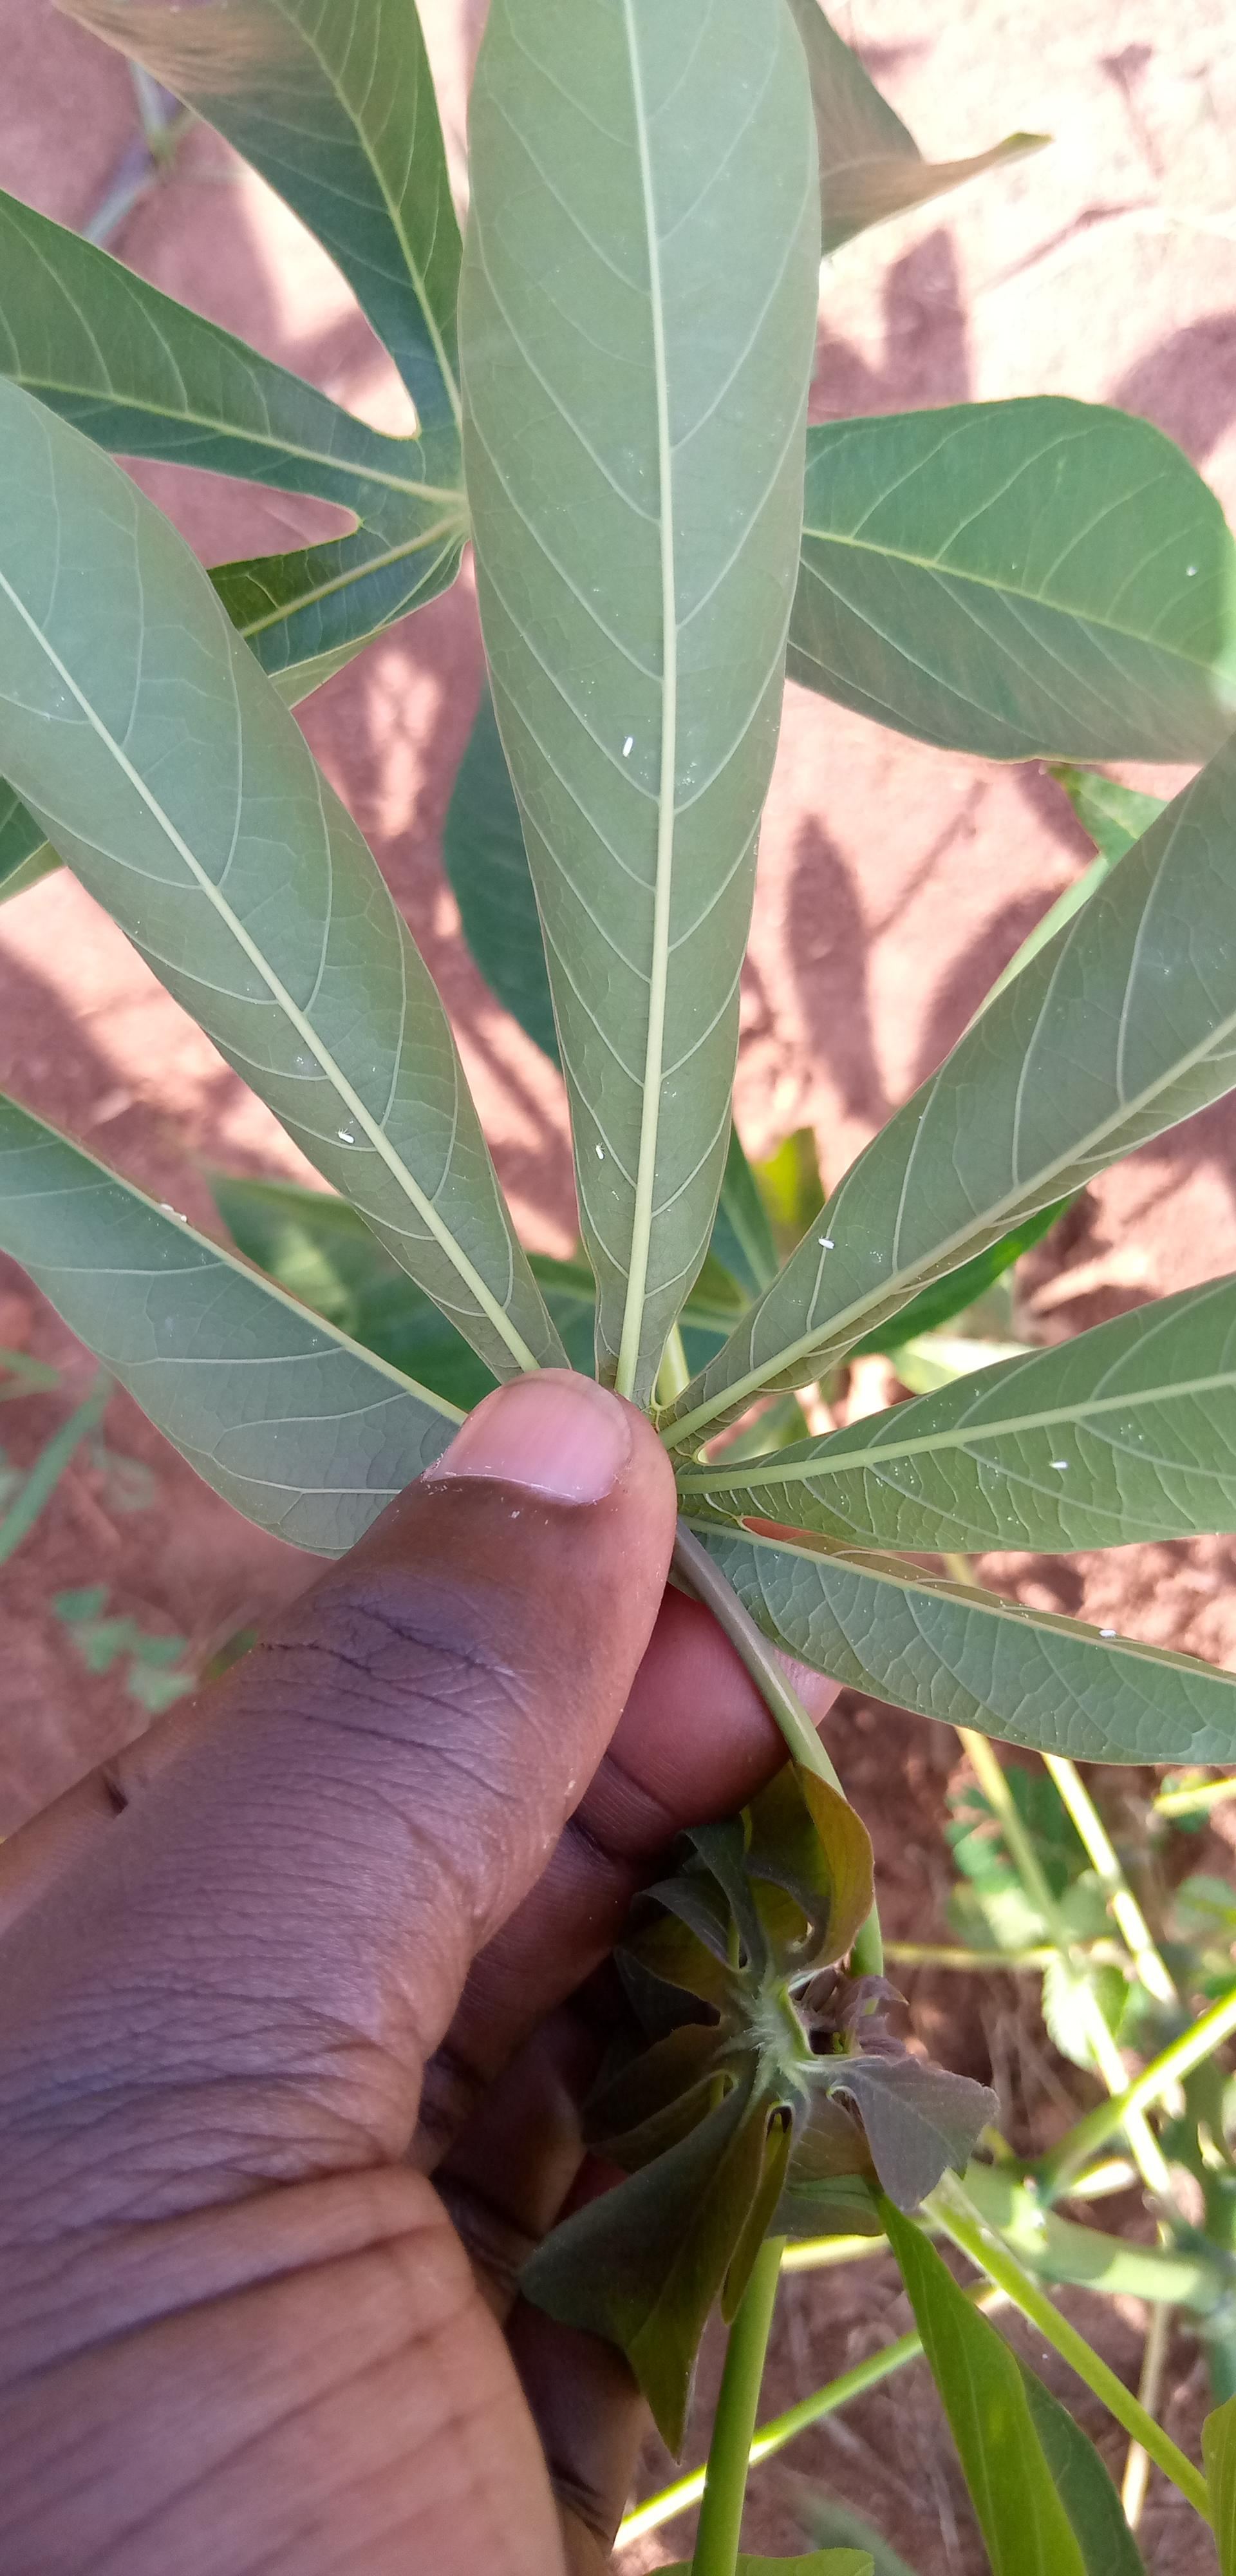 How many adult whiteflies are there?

8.